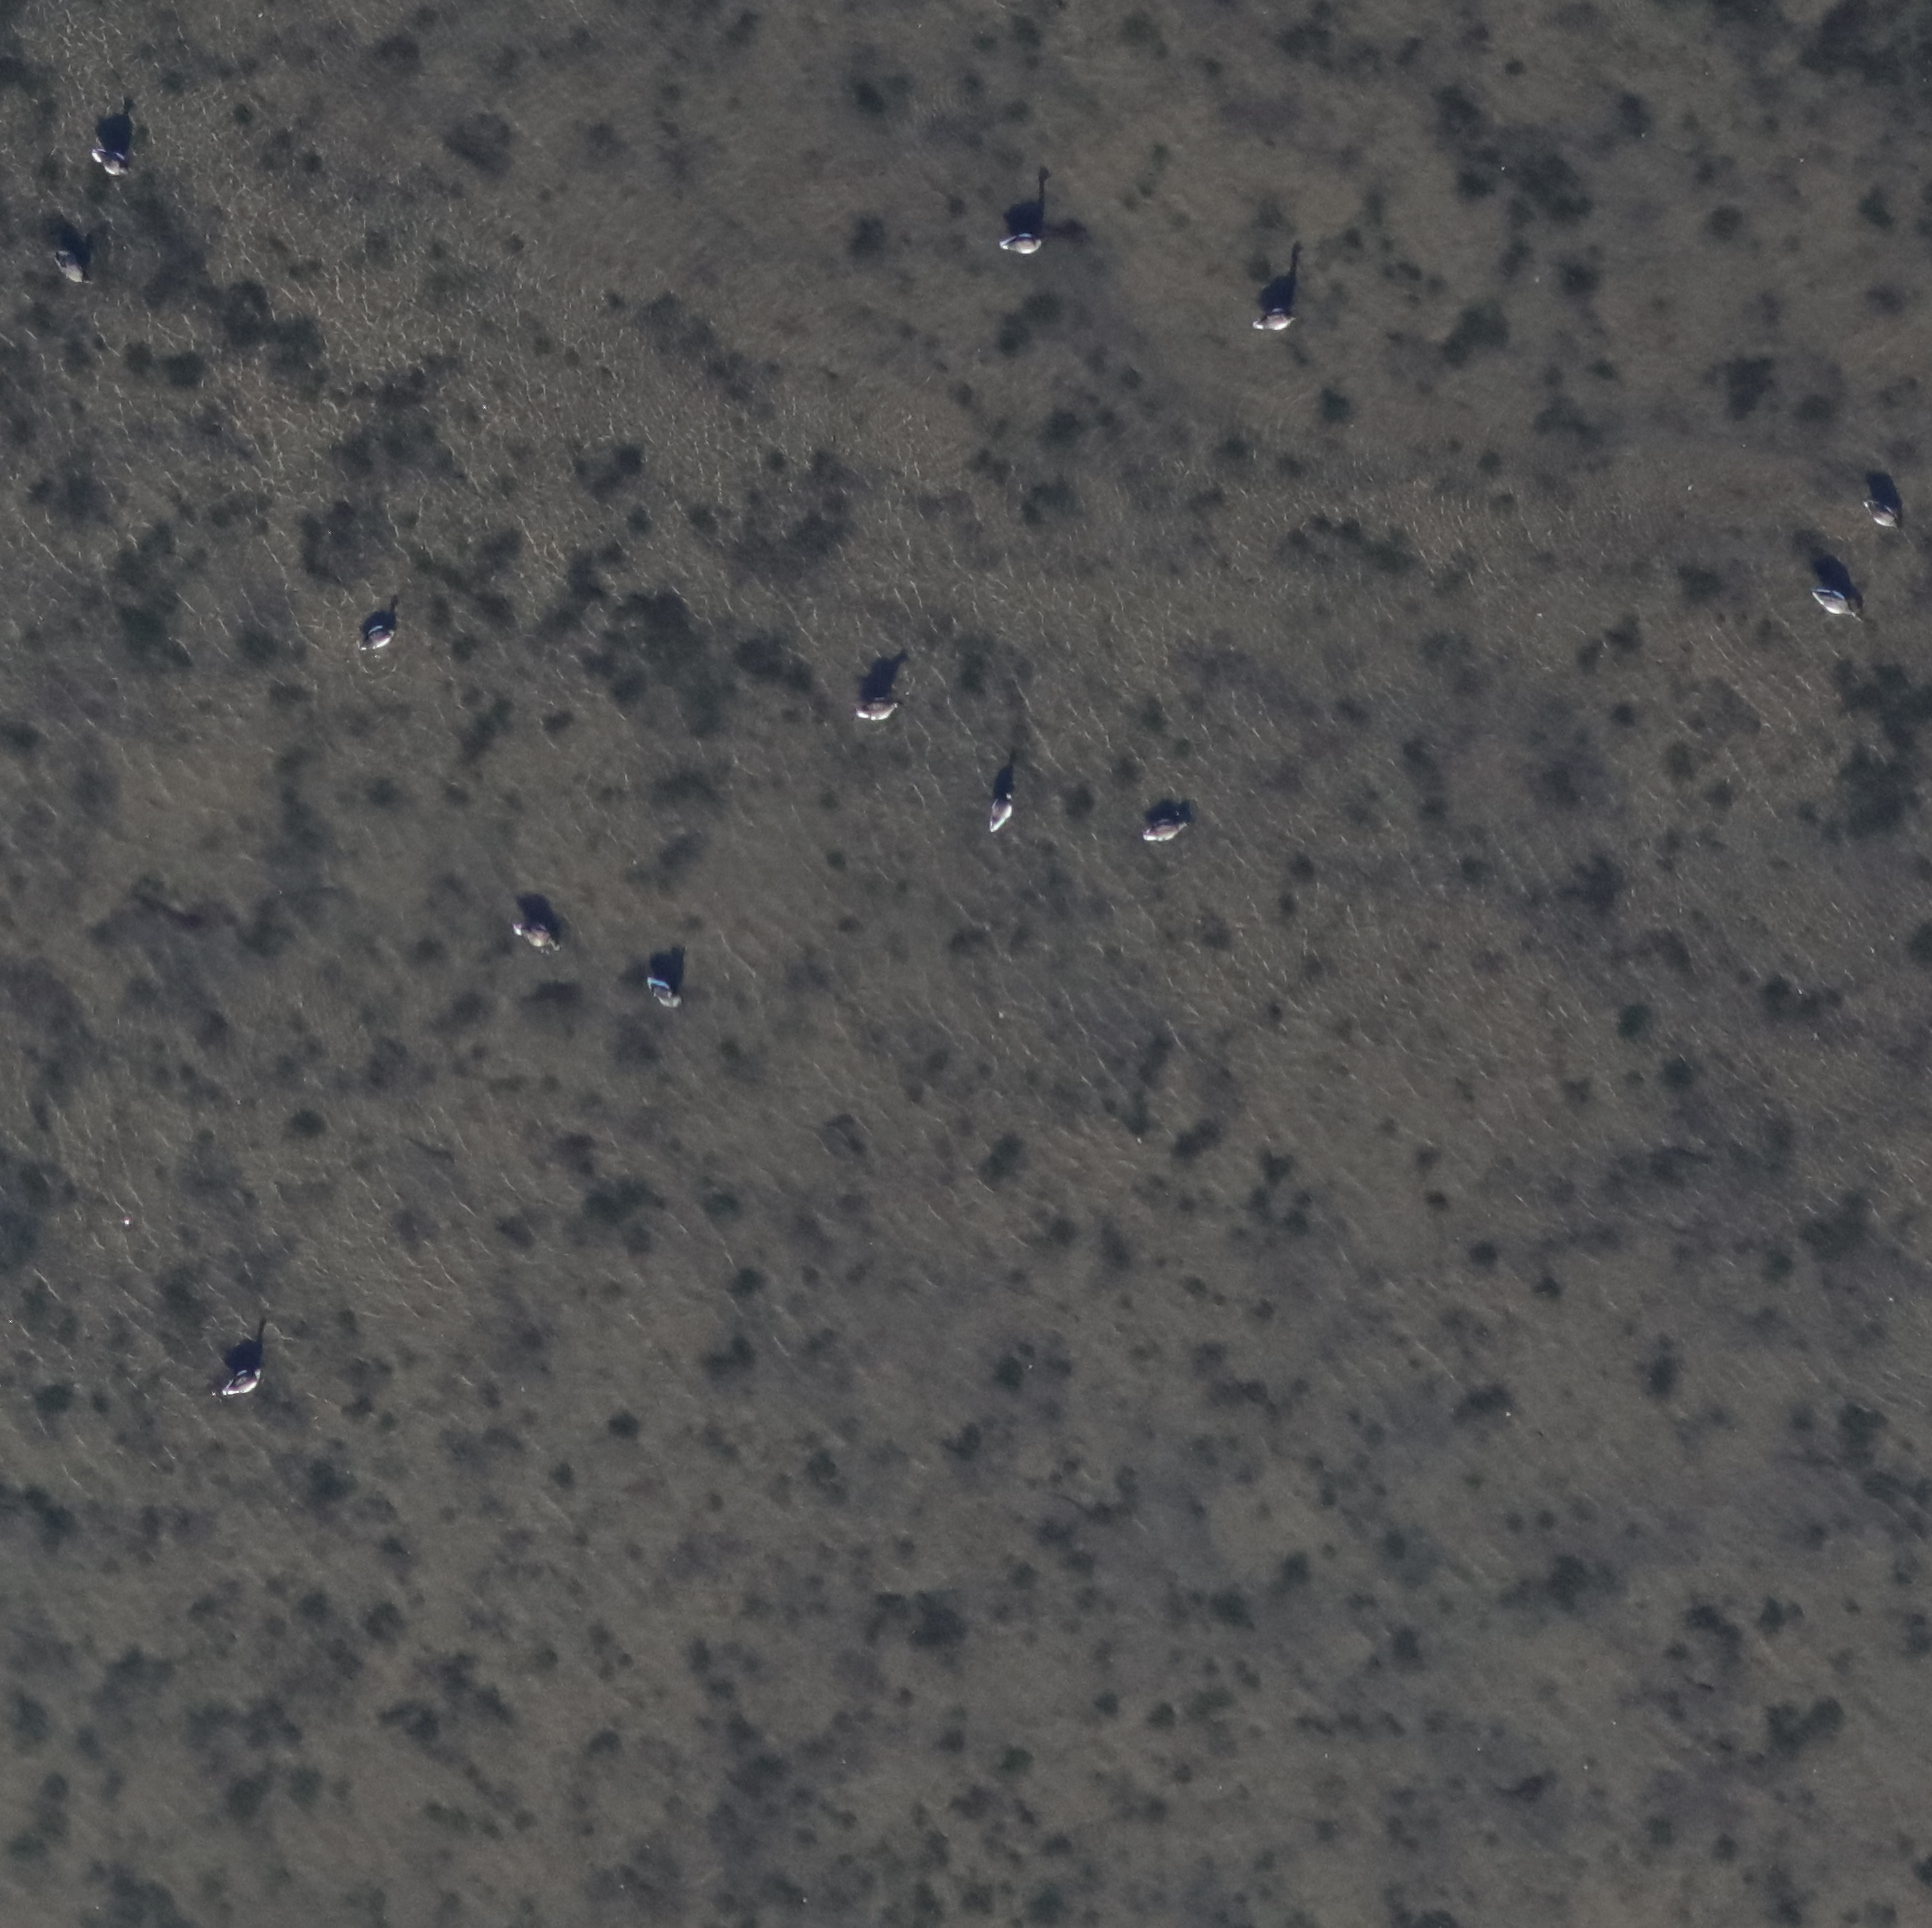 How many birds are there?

13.